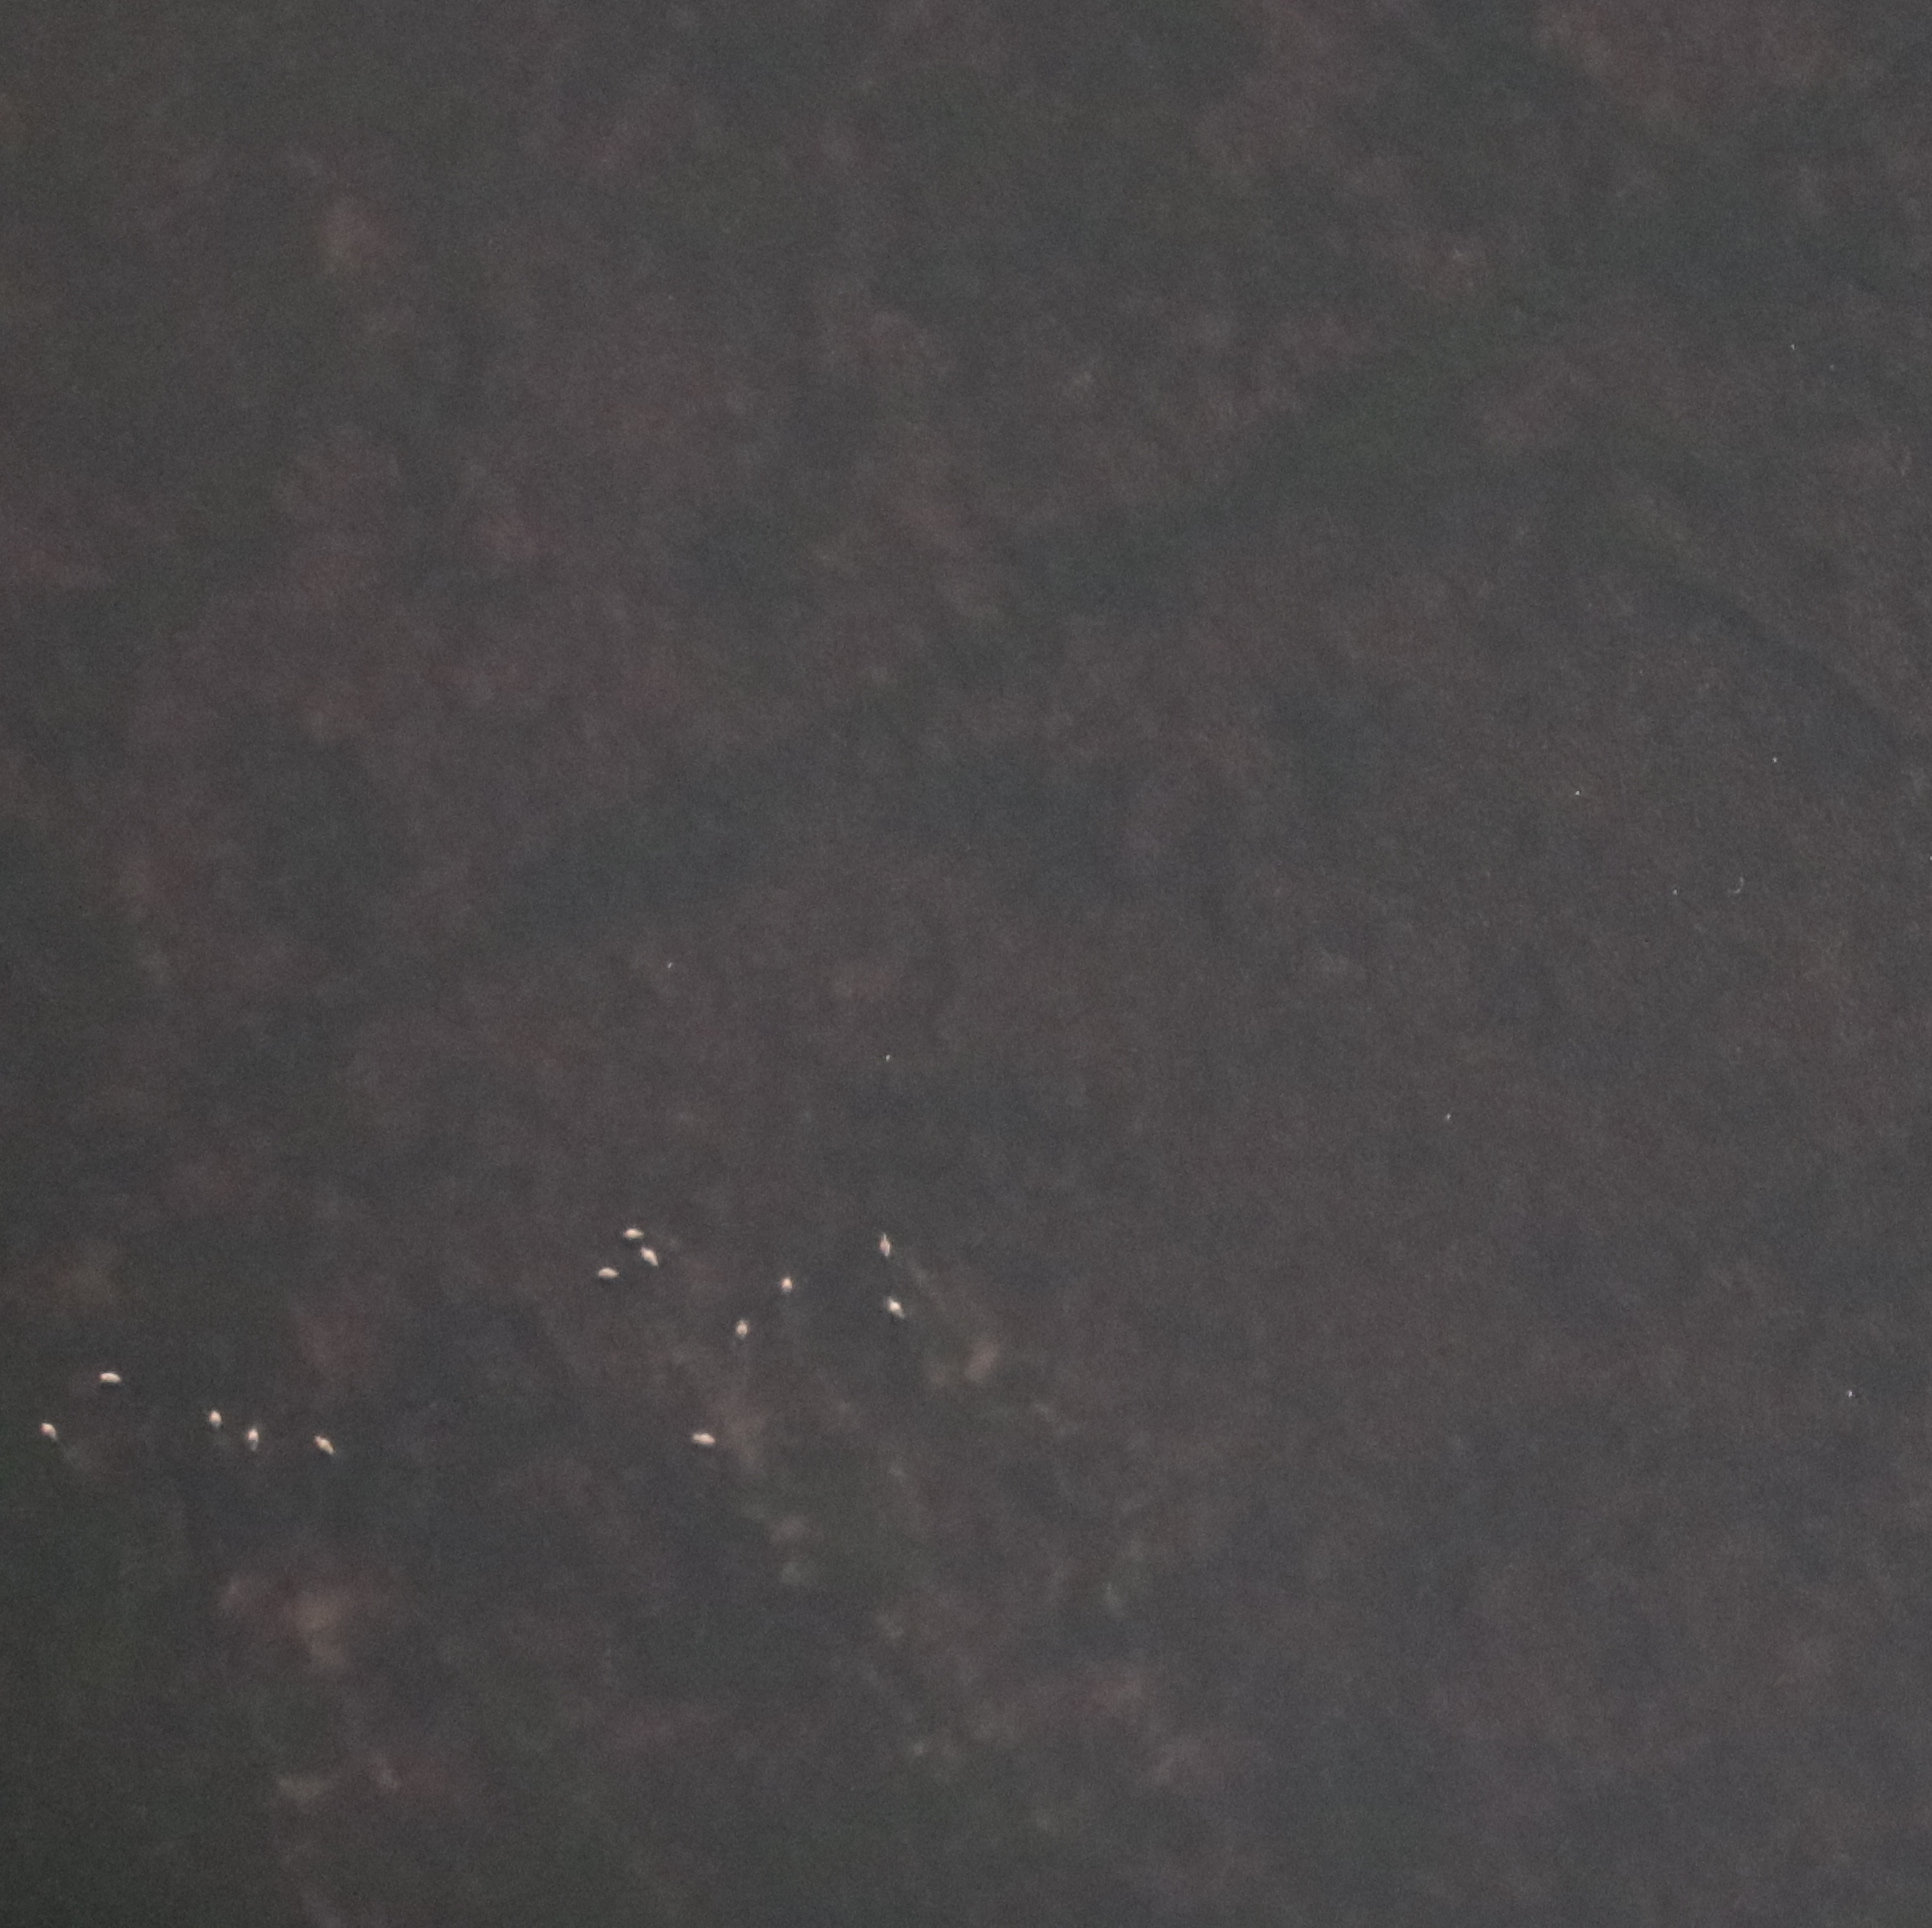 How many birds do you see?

13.